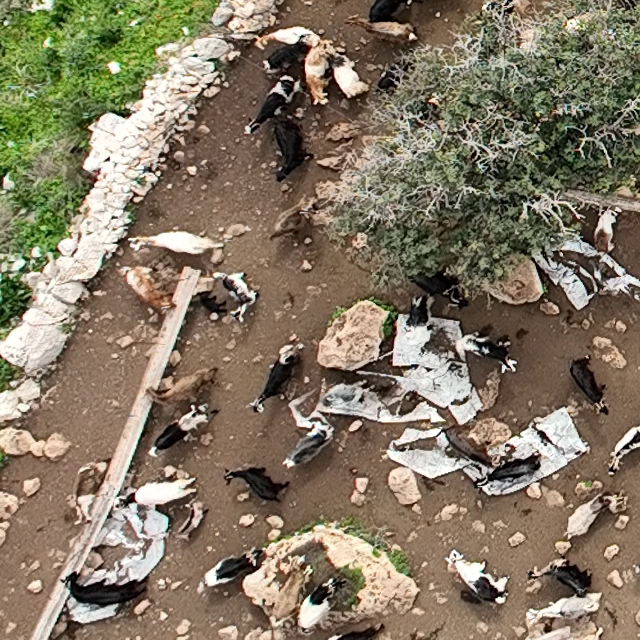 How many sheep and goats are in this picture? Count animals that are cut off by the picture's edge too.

42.